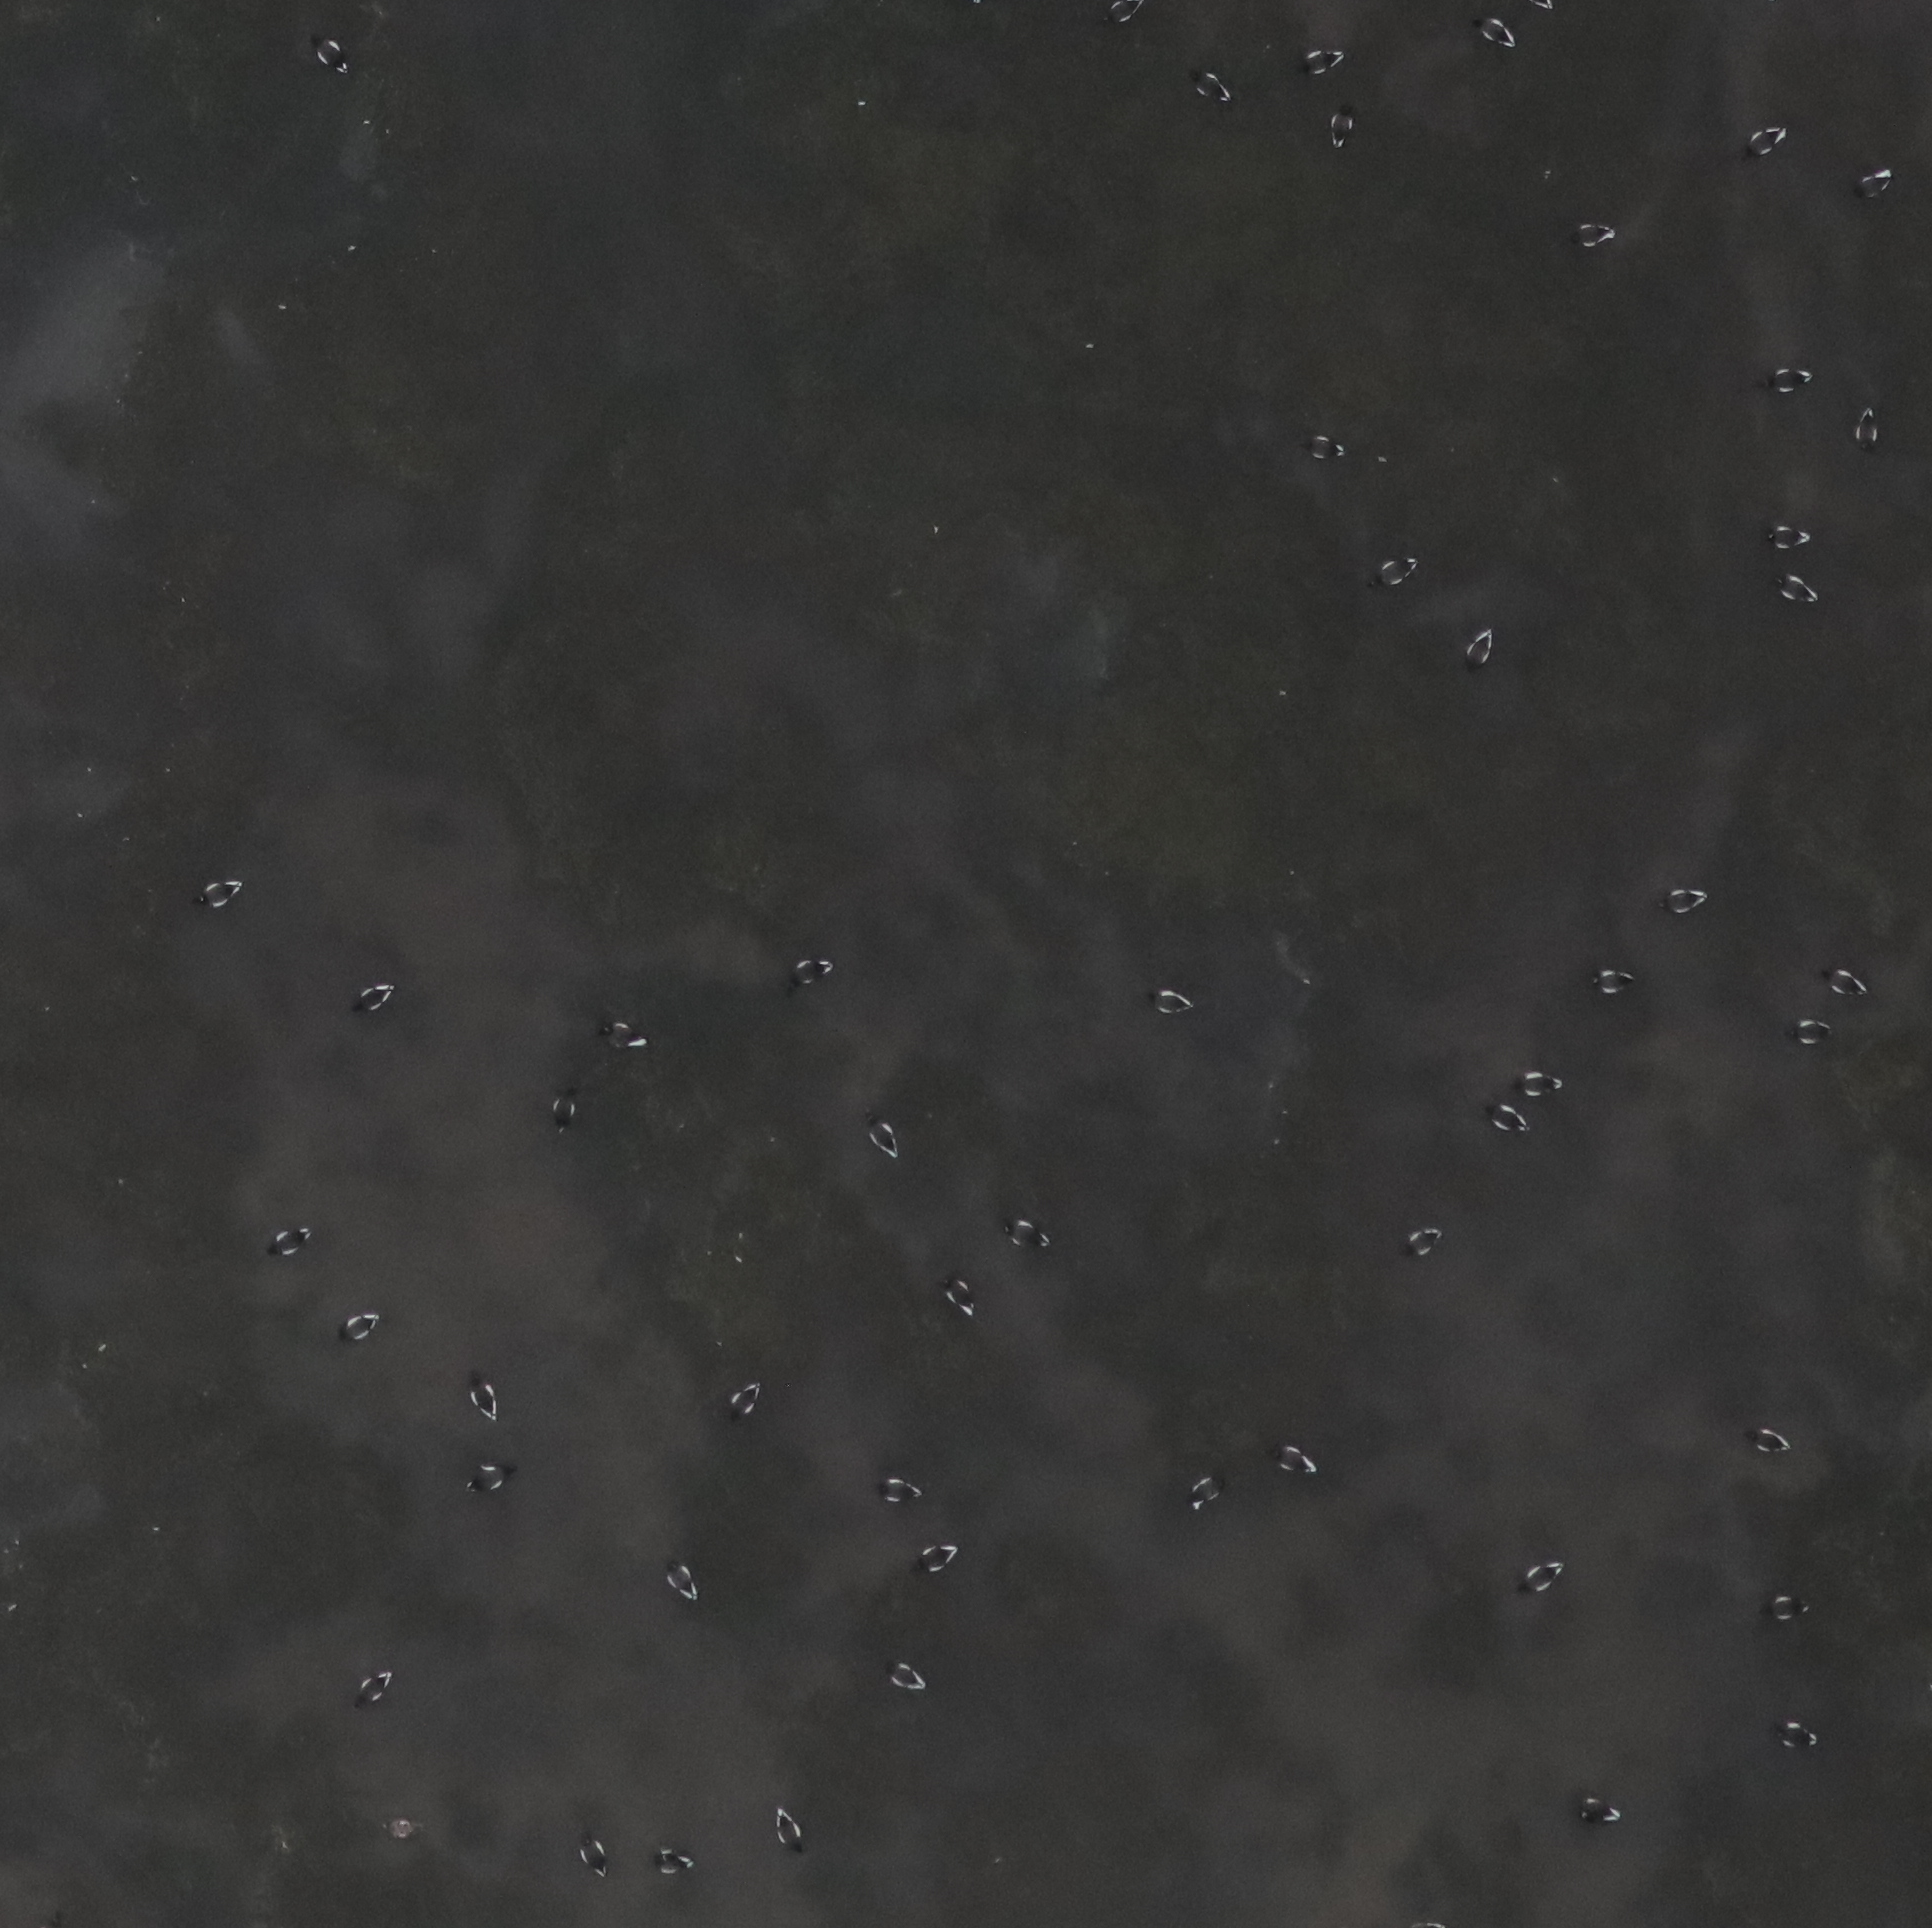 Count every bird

53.